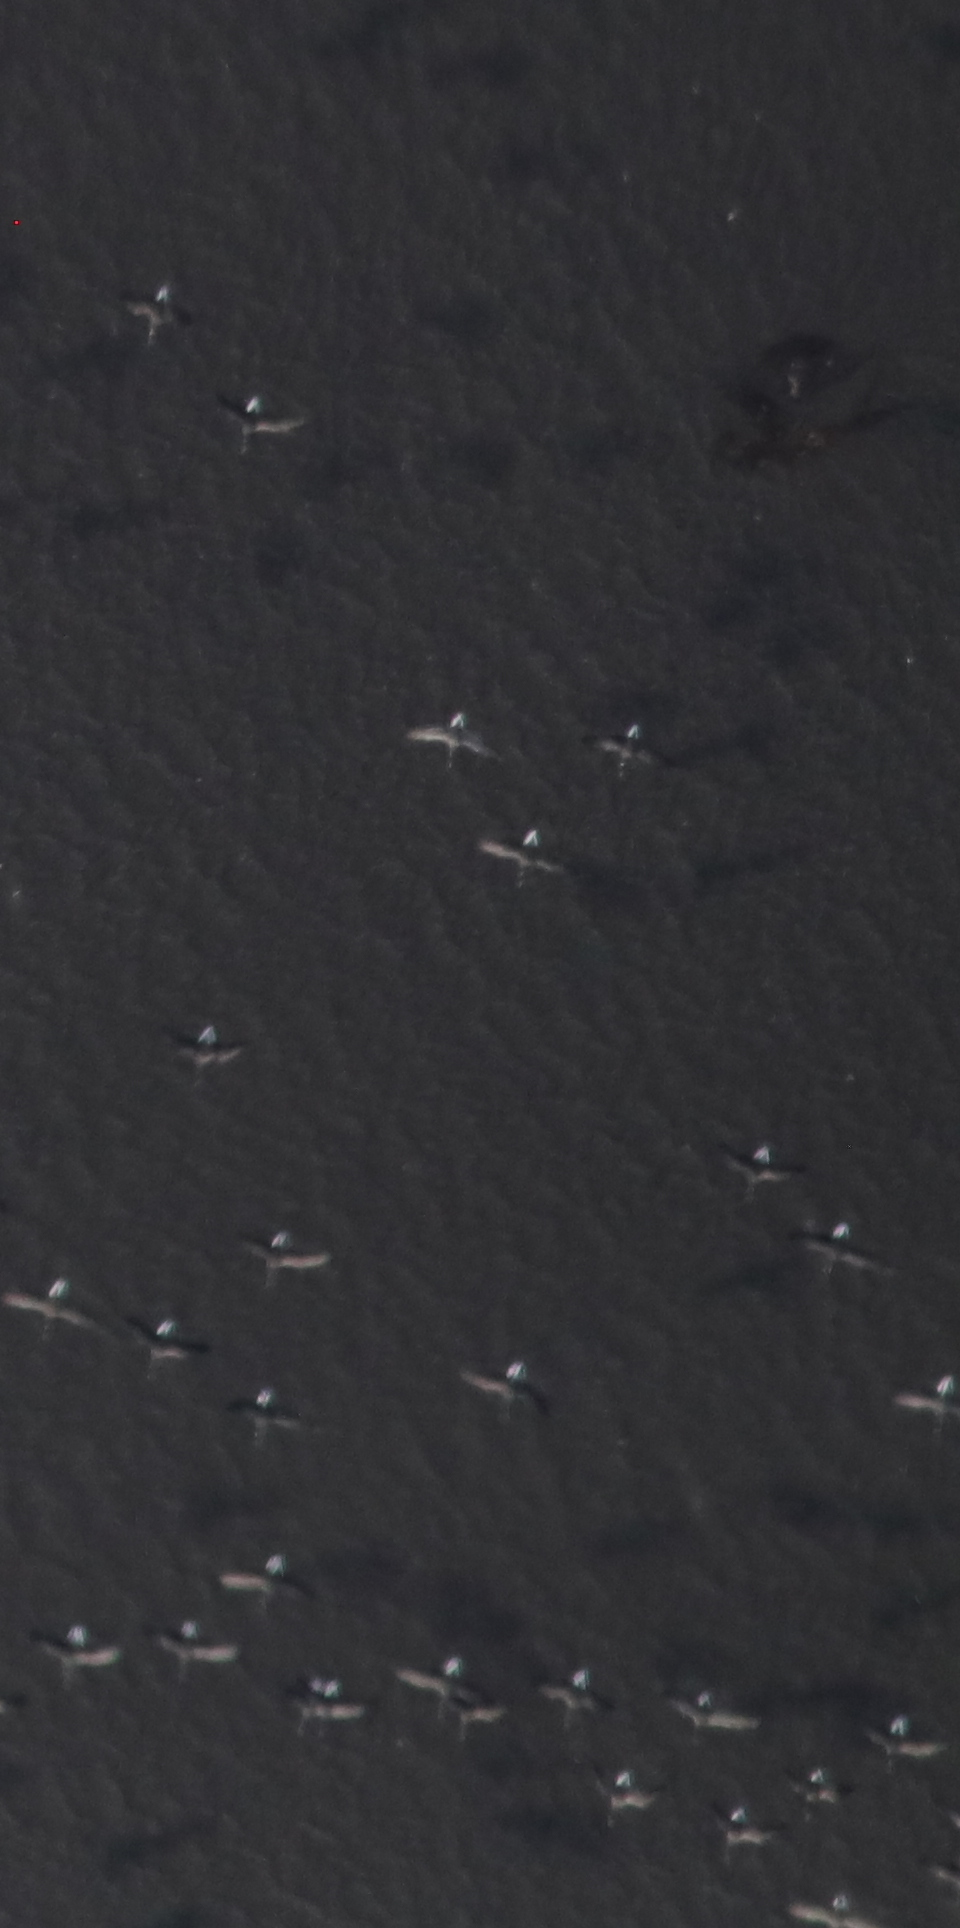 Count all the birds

28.